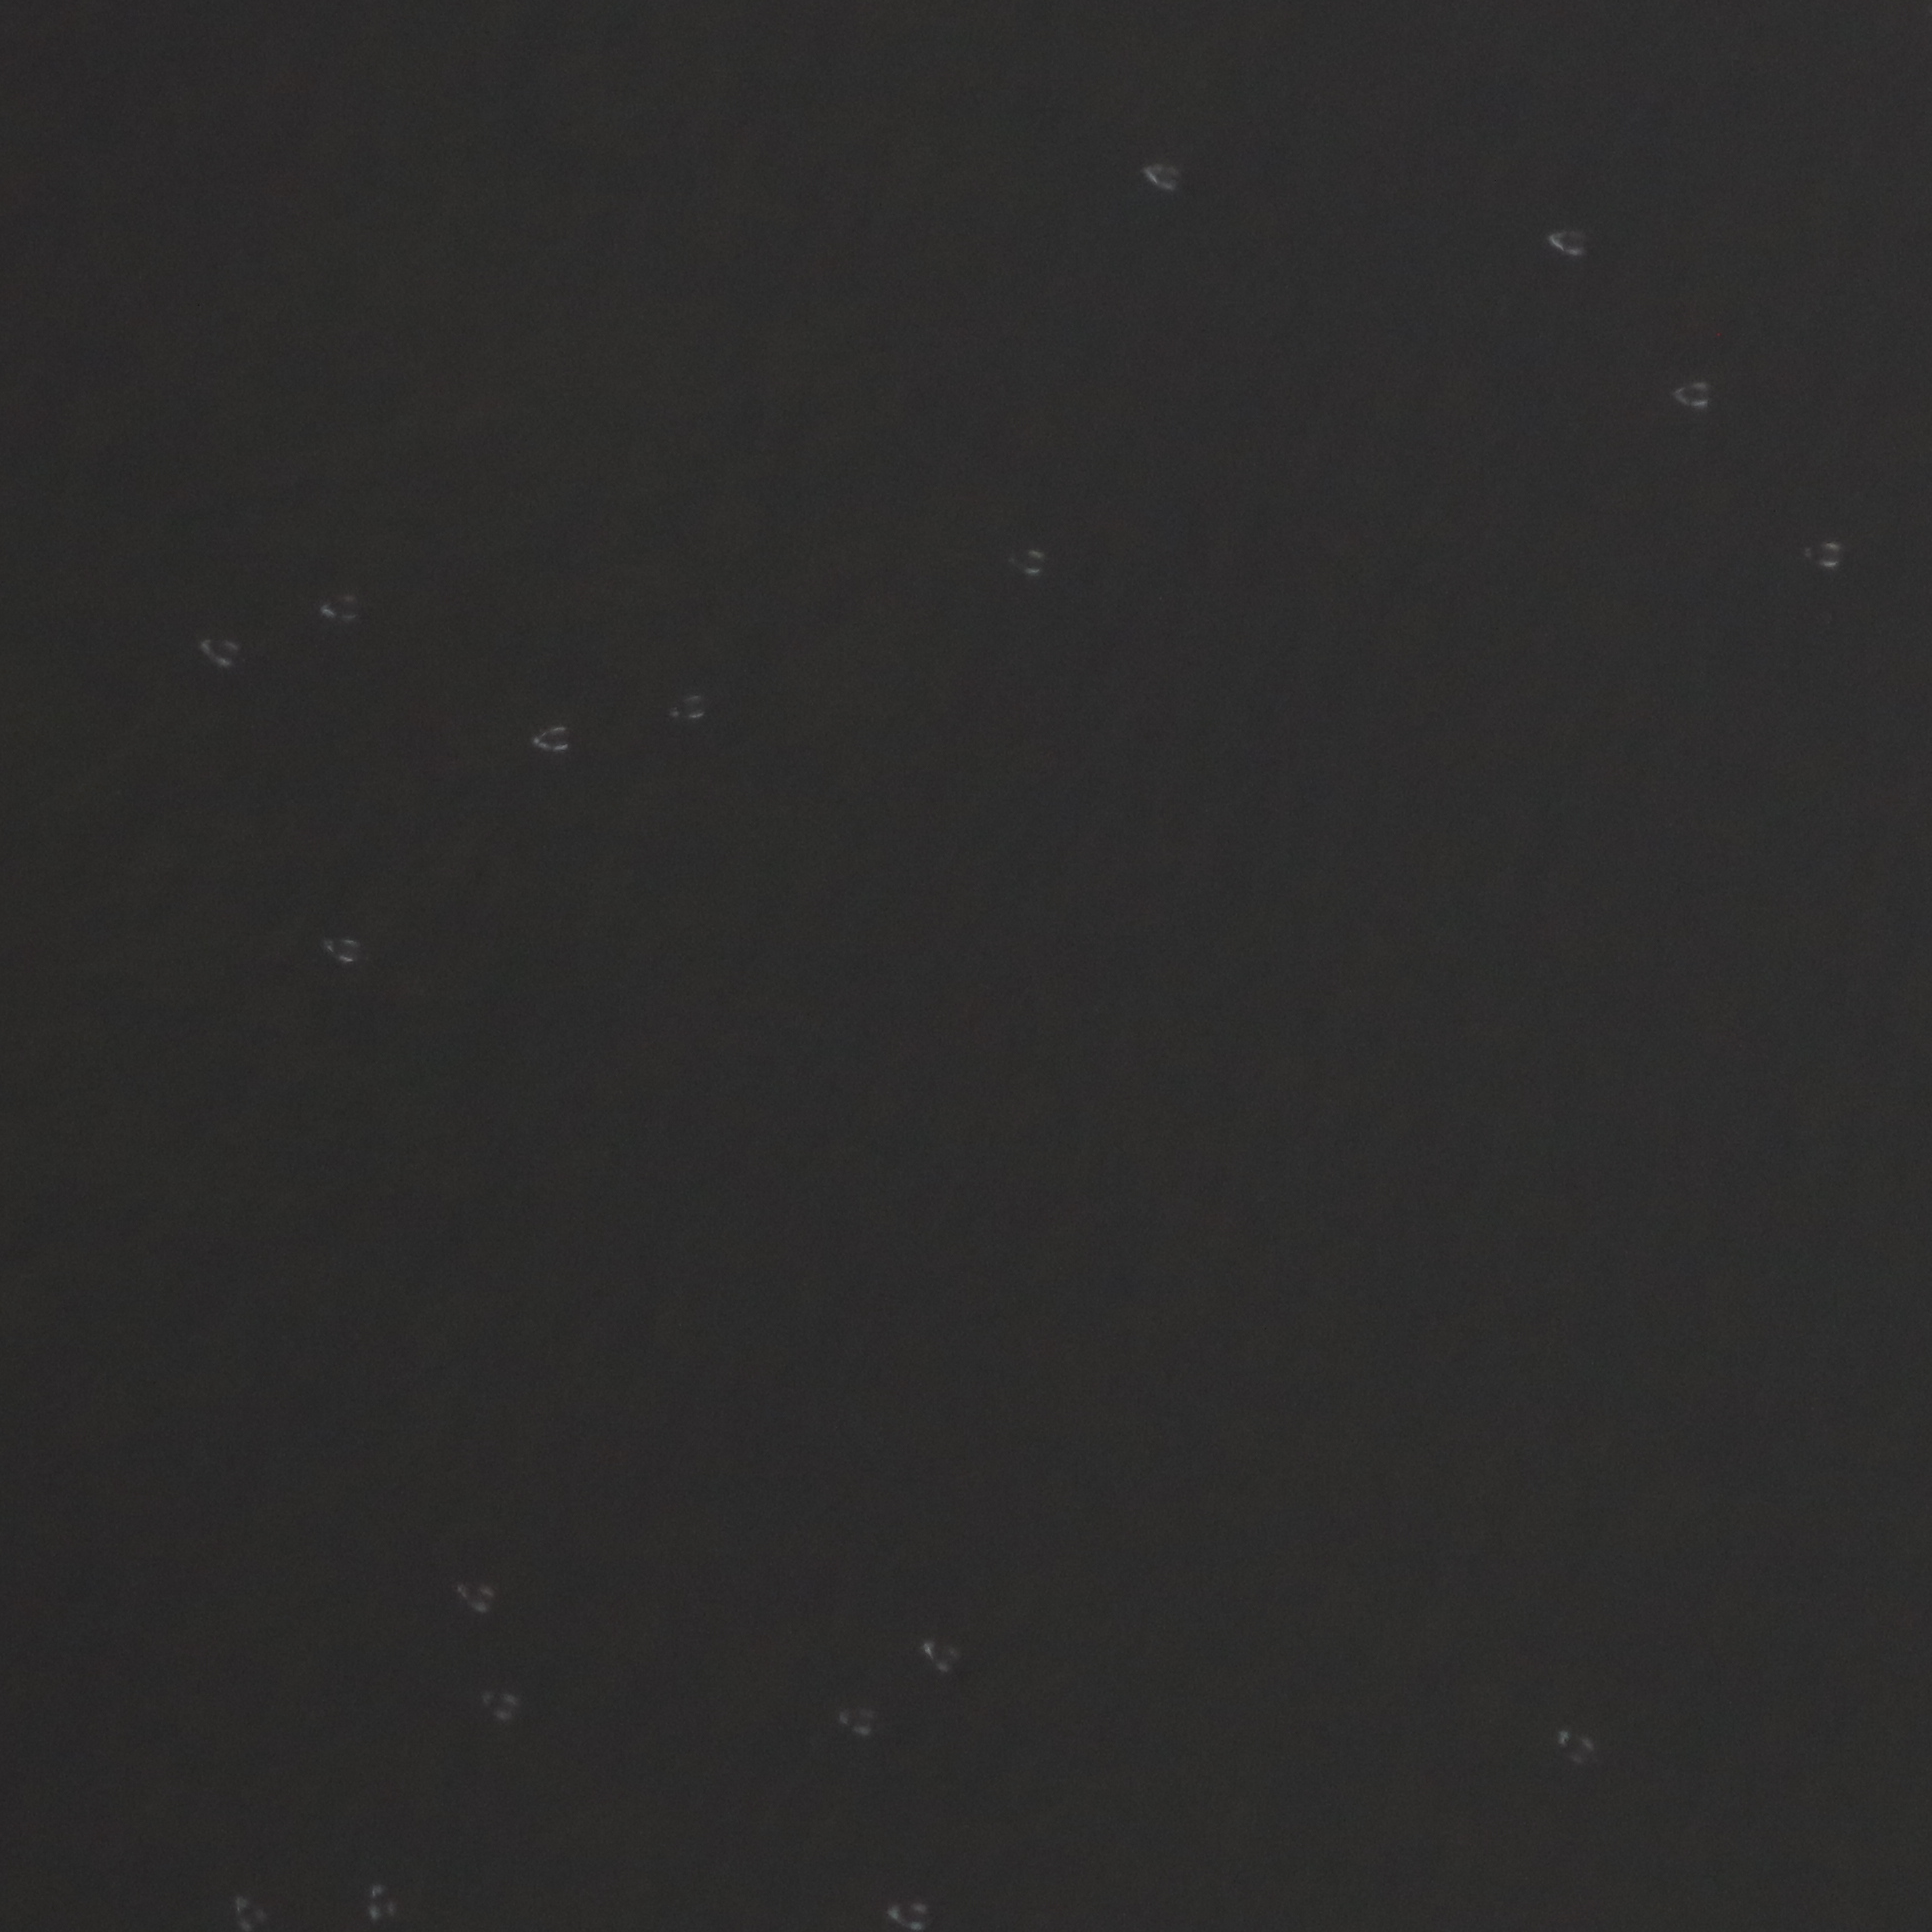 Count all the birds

18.